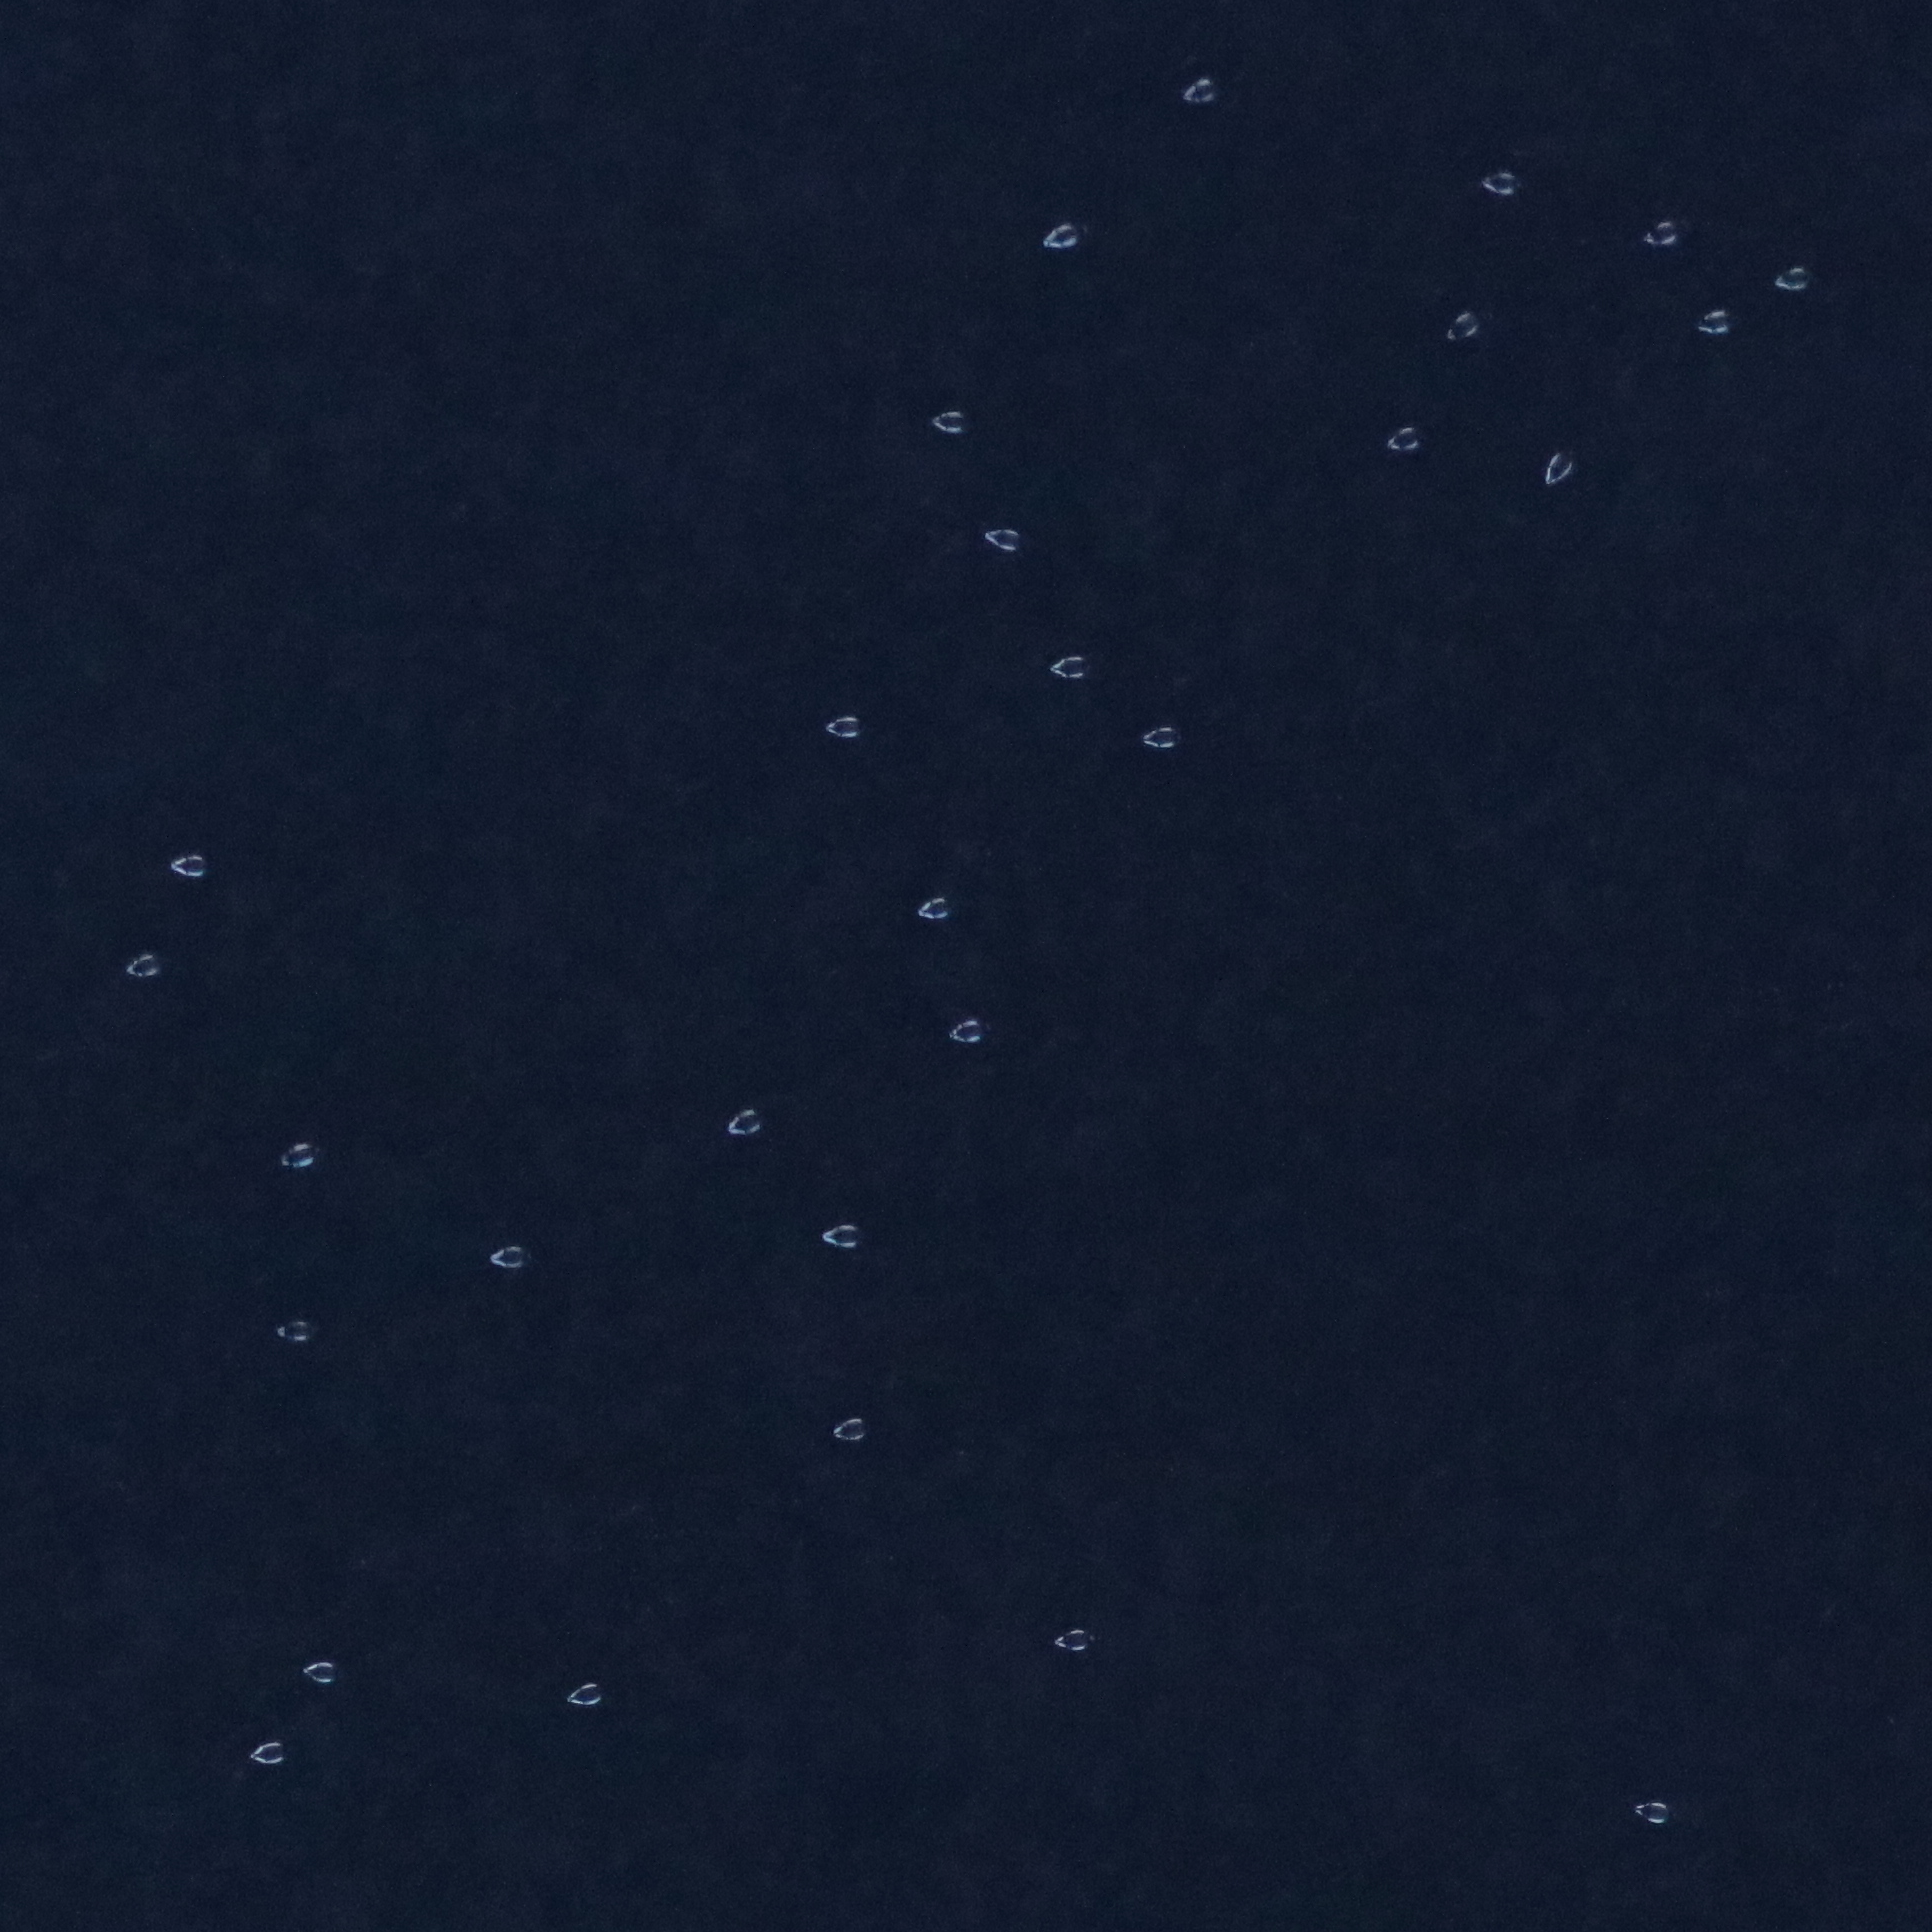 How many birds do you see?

29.